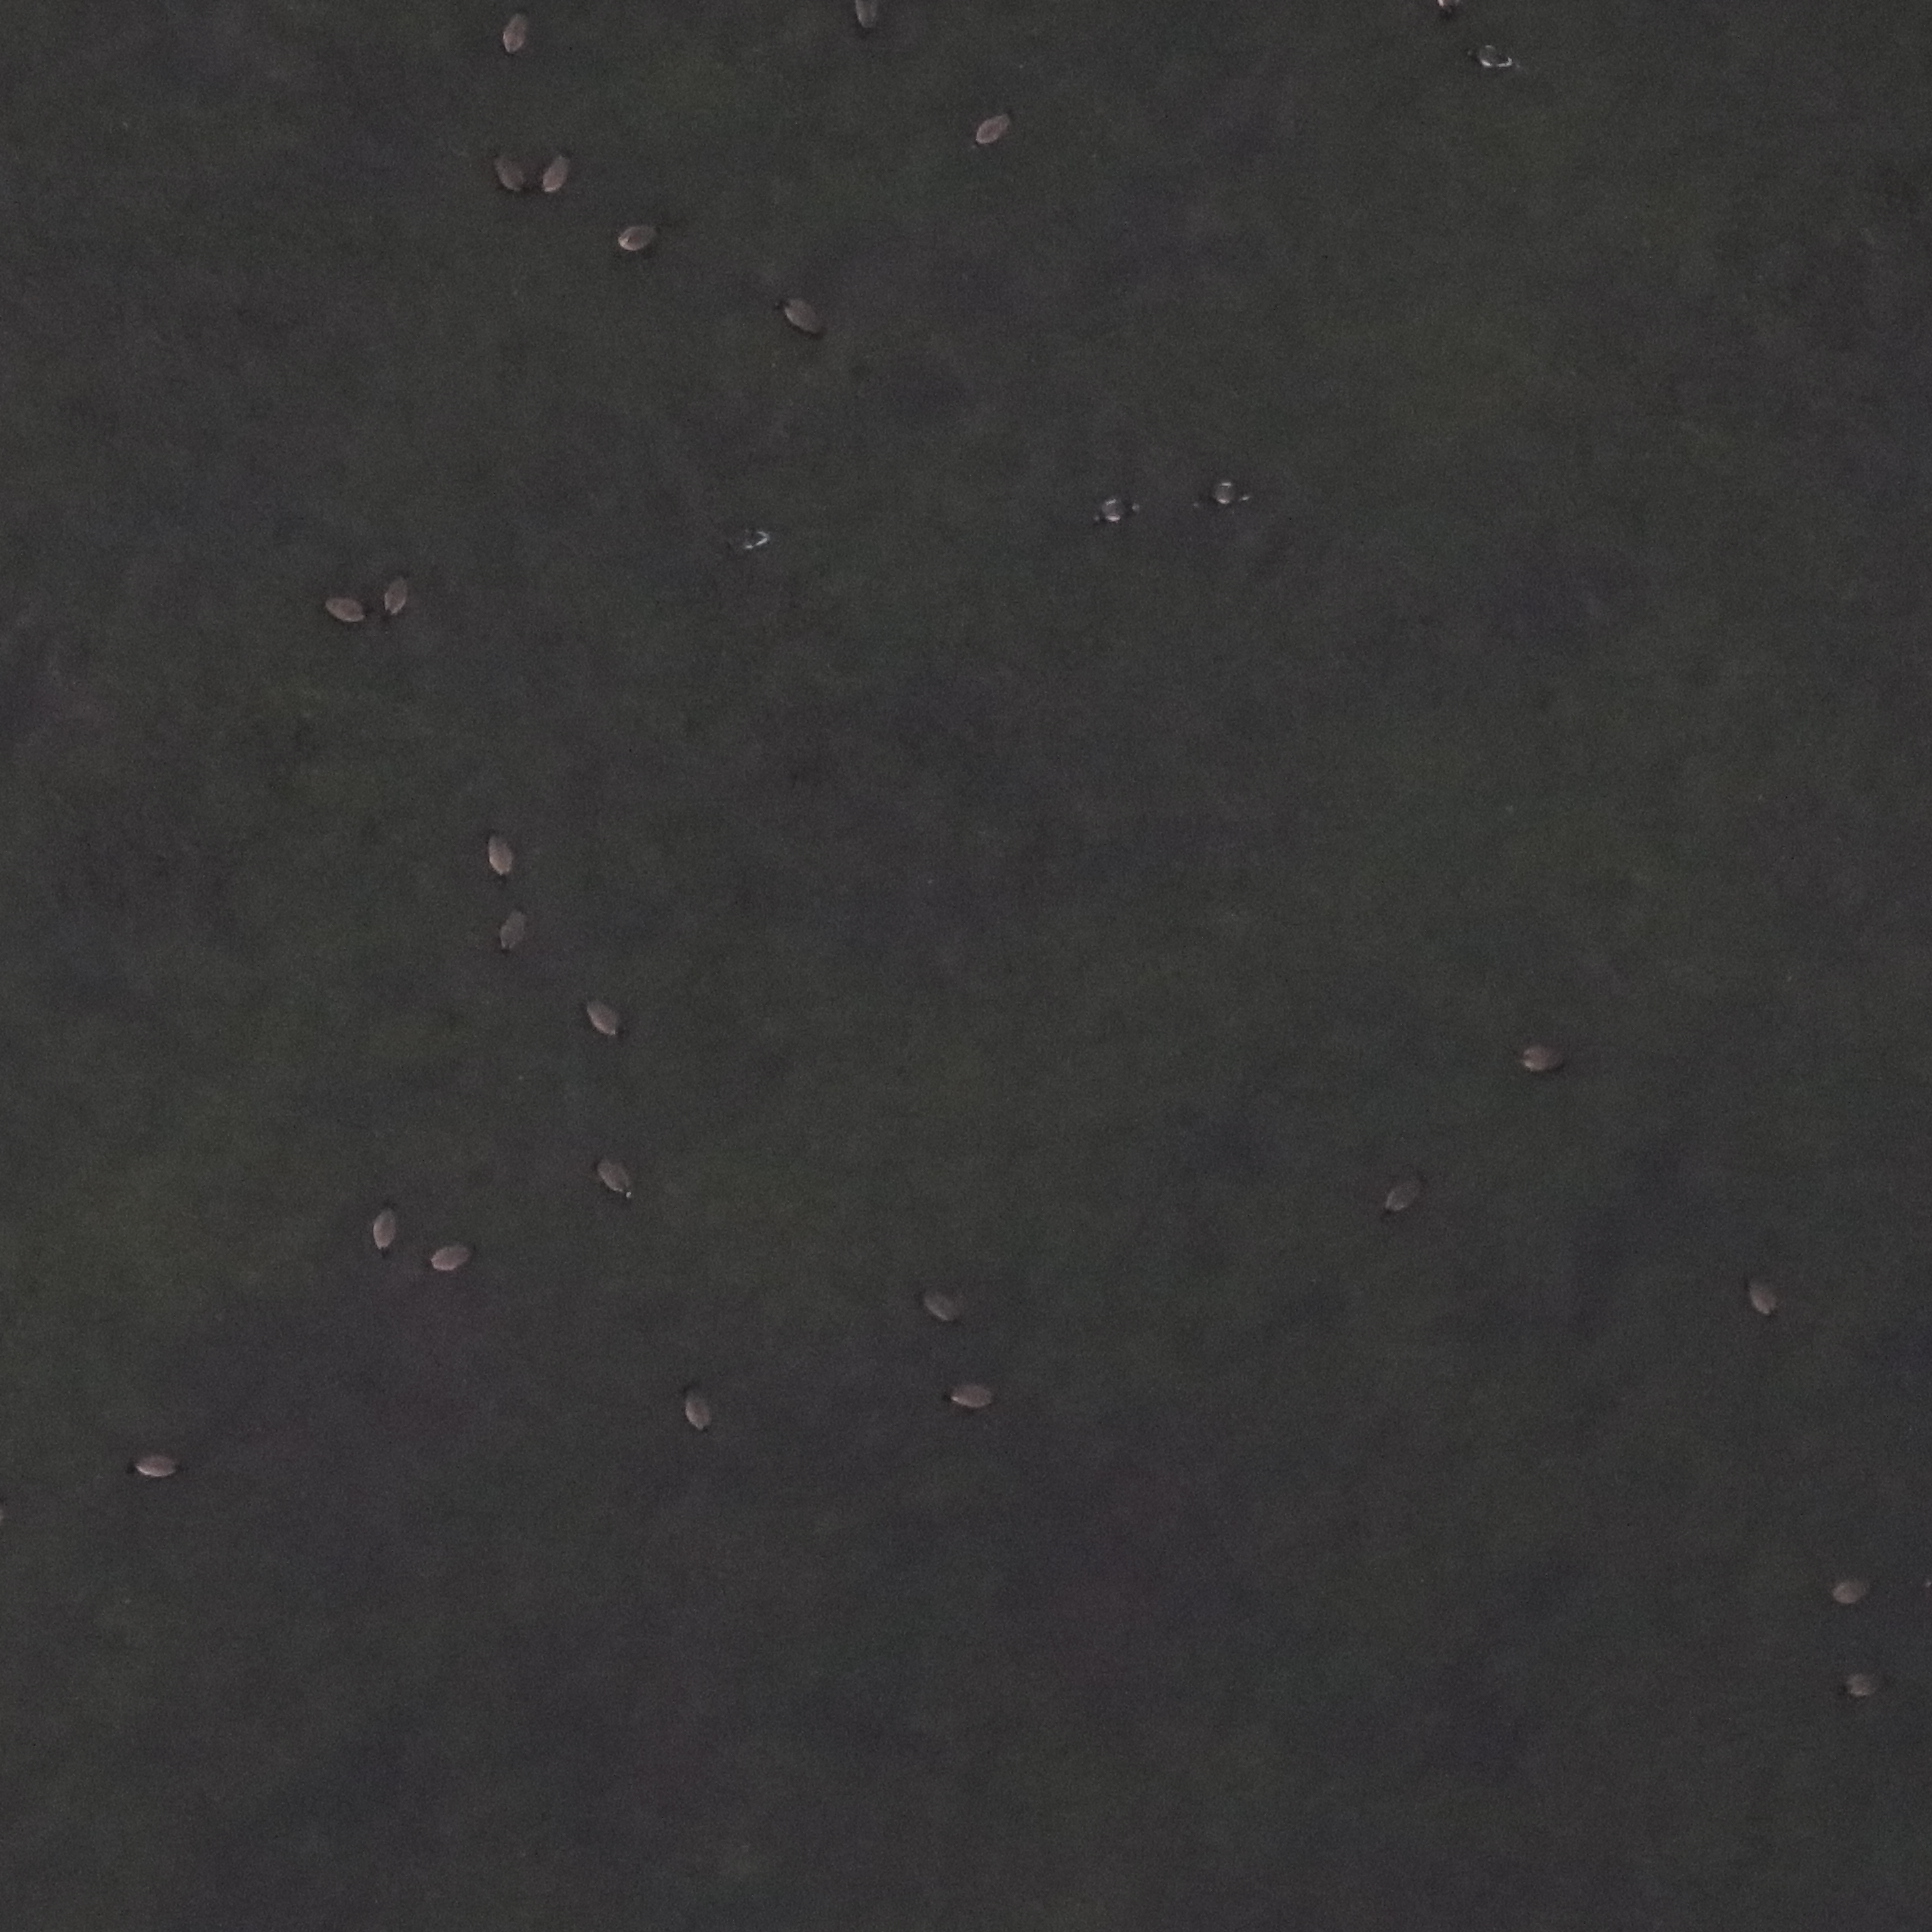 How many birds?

28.